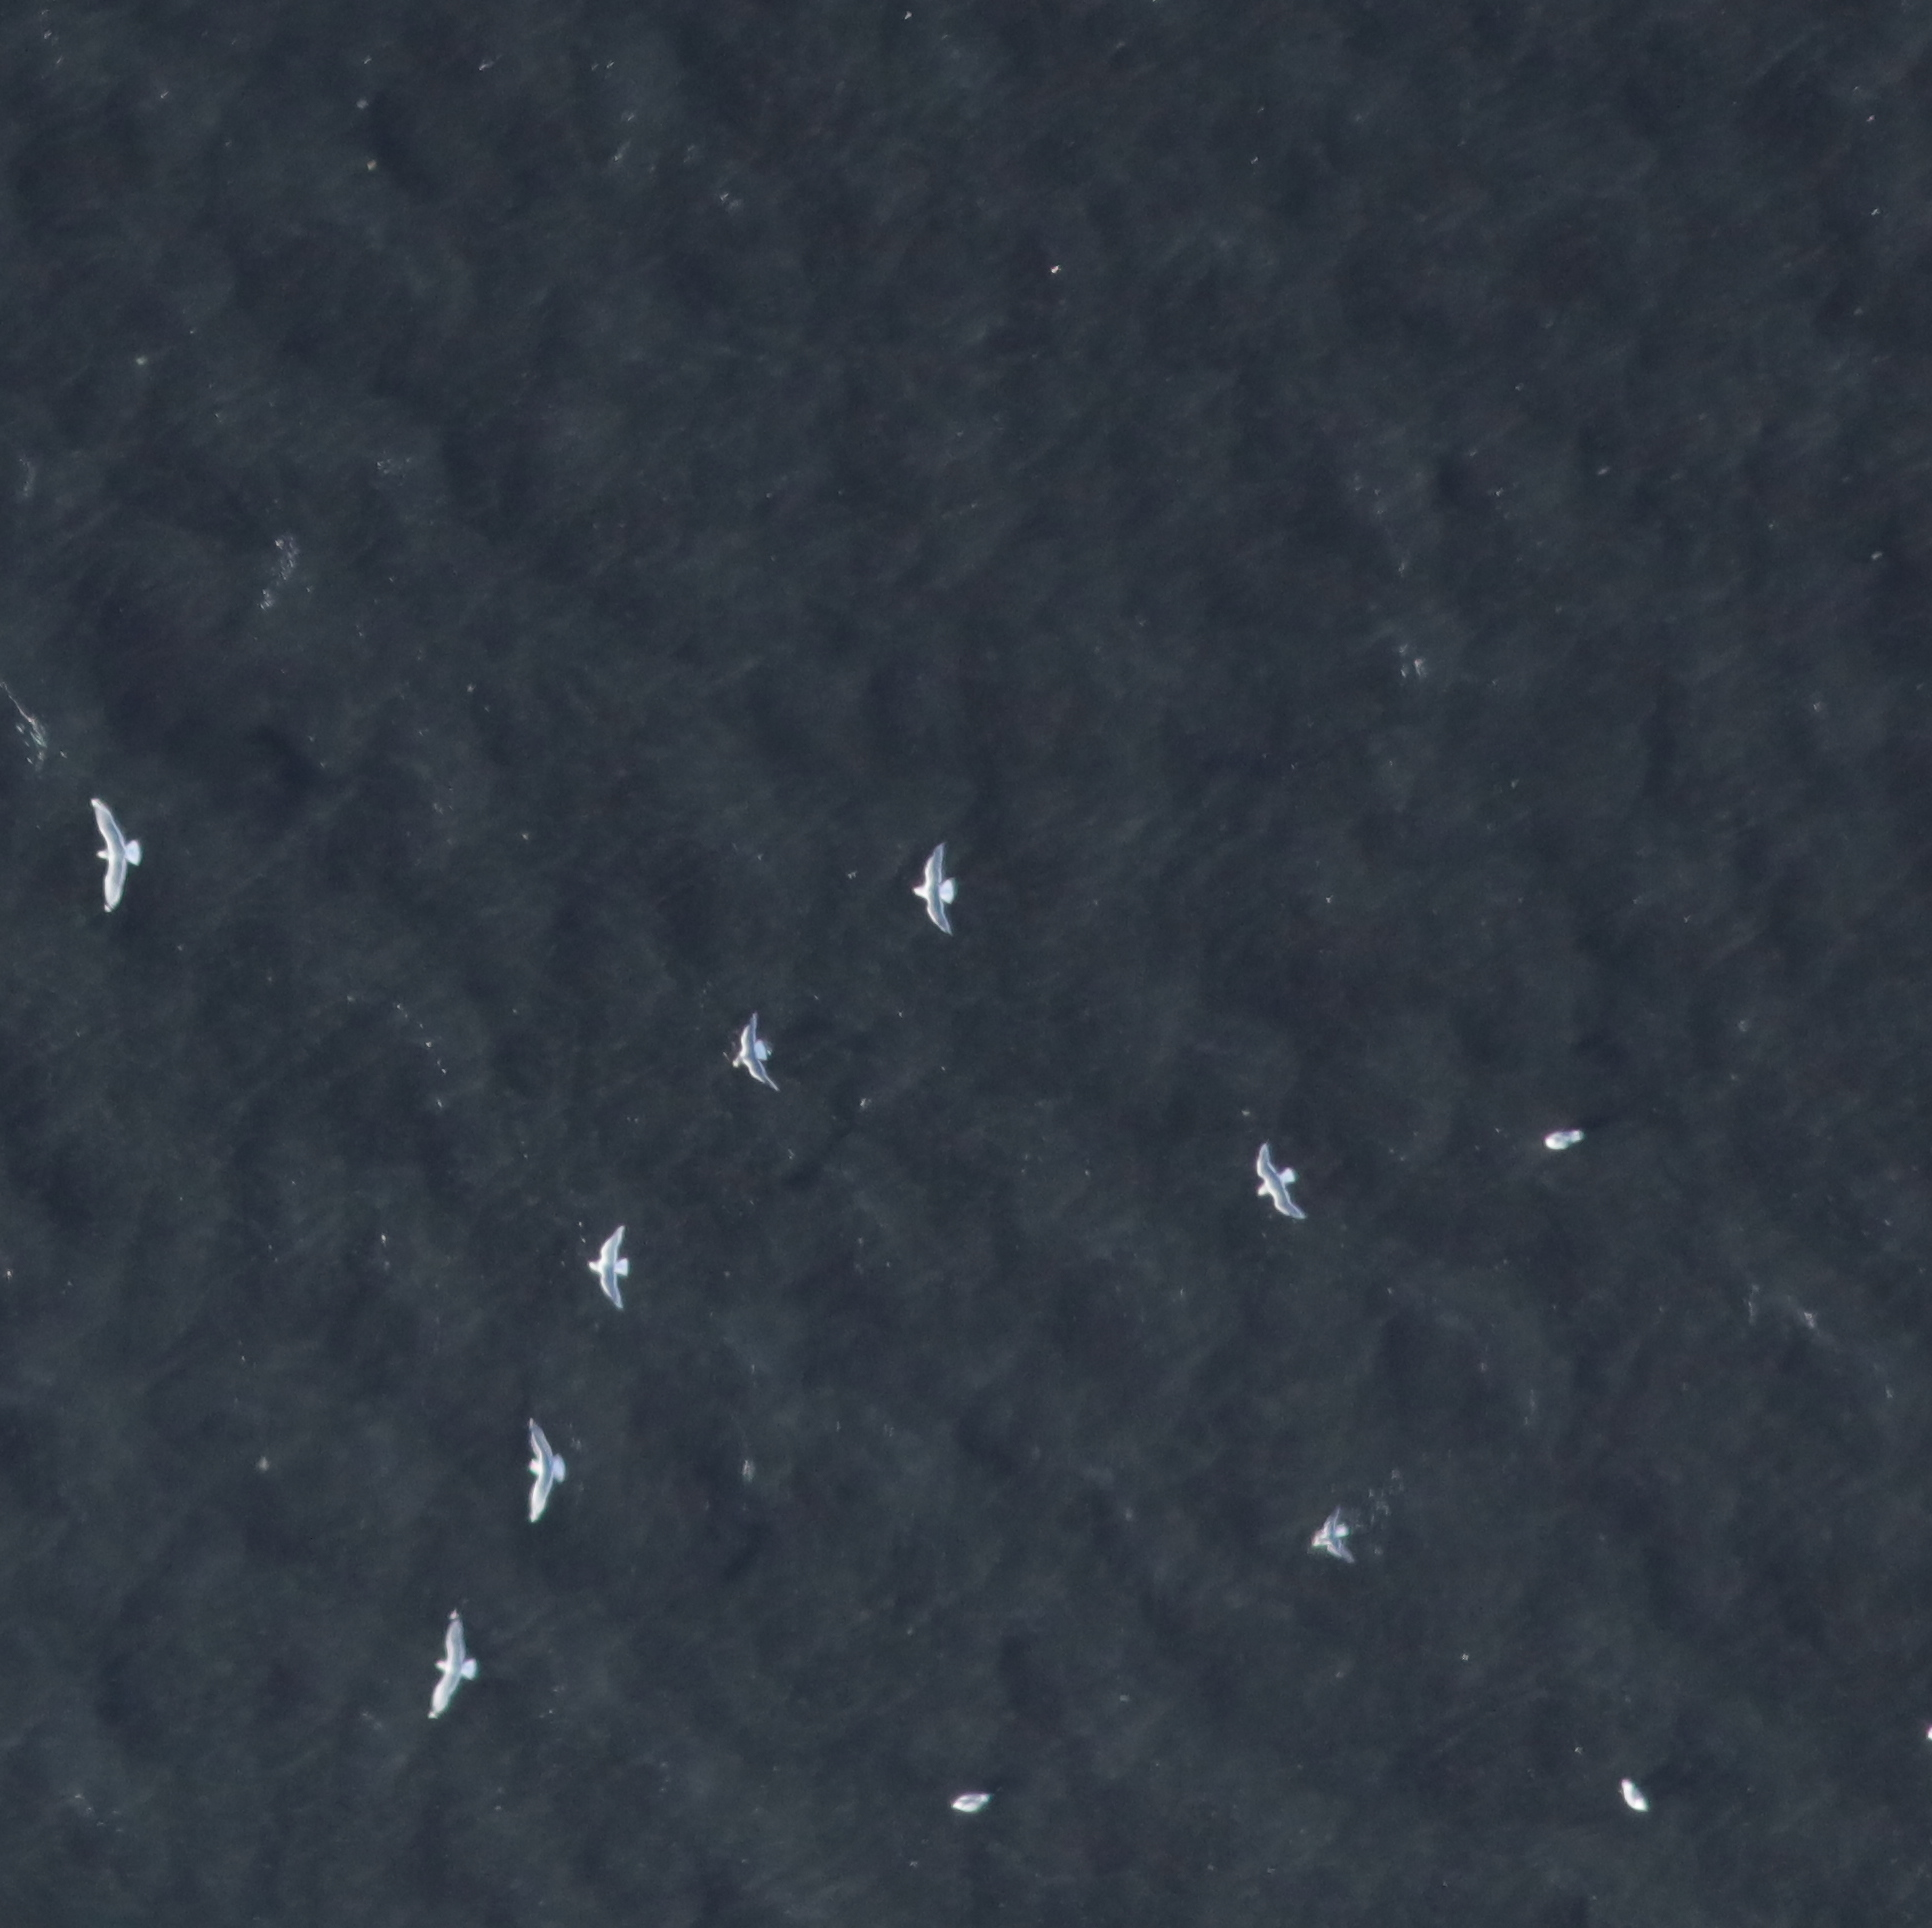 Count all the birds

11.